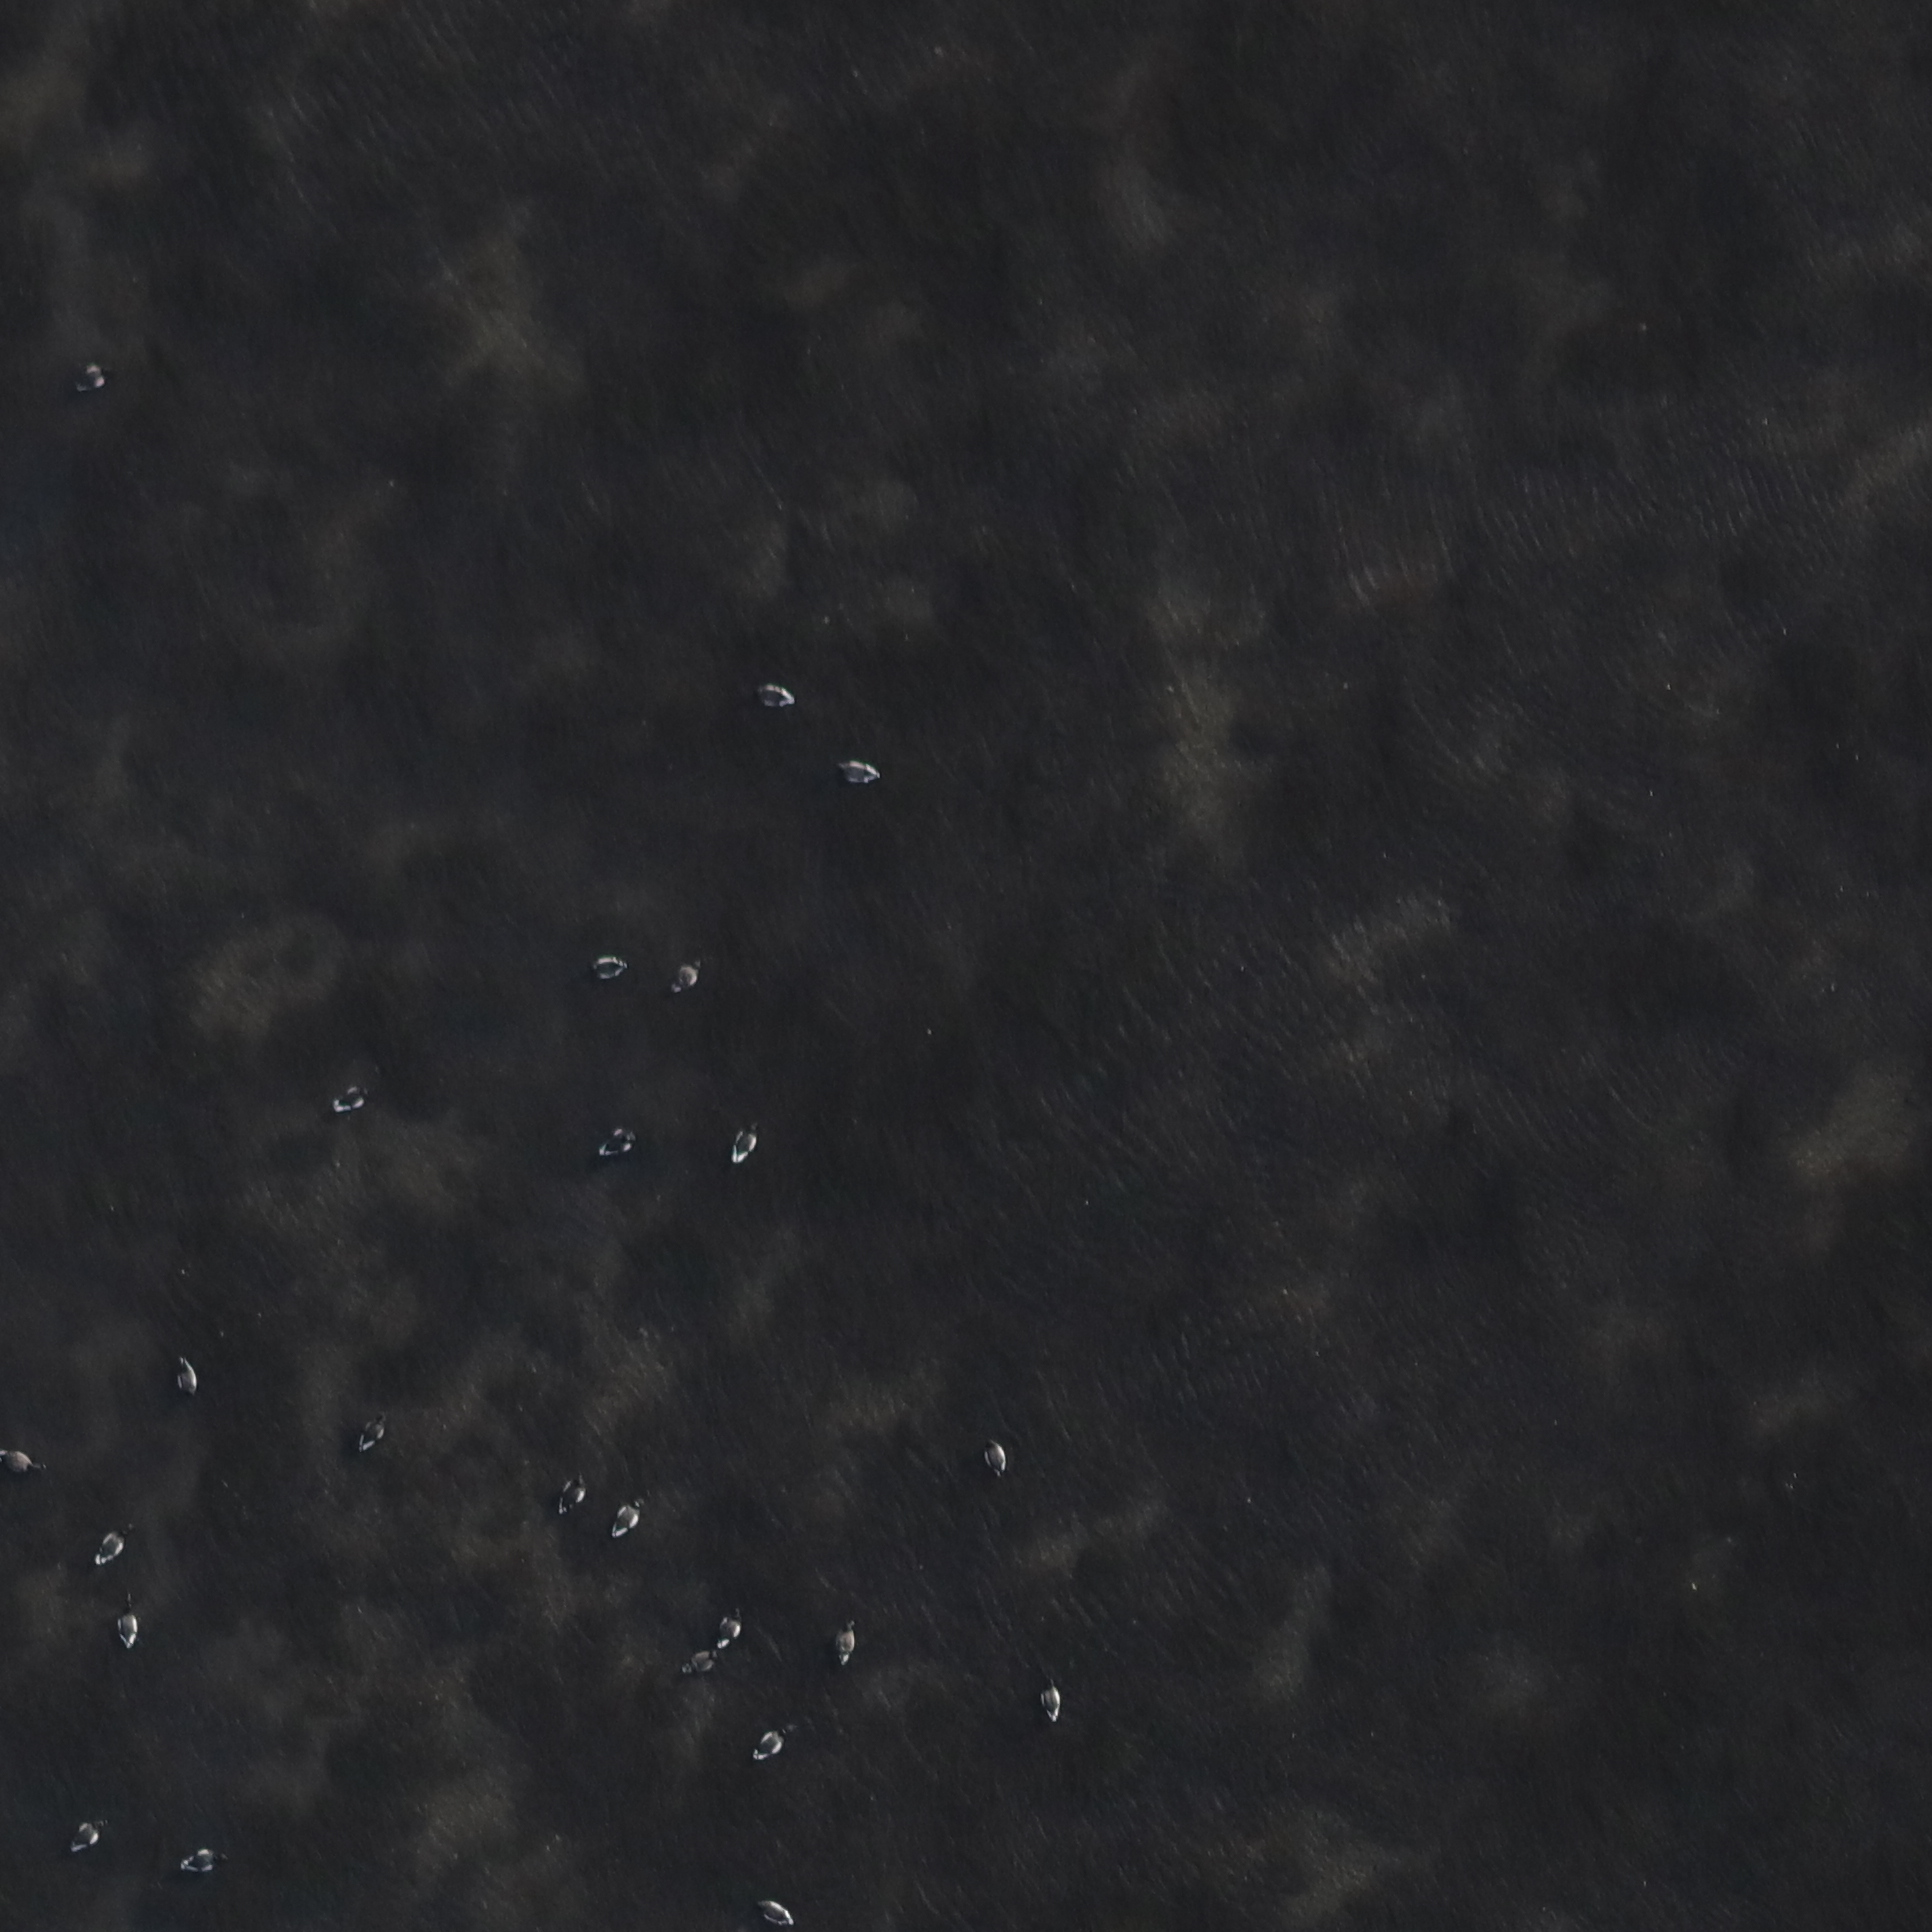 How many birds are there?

24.